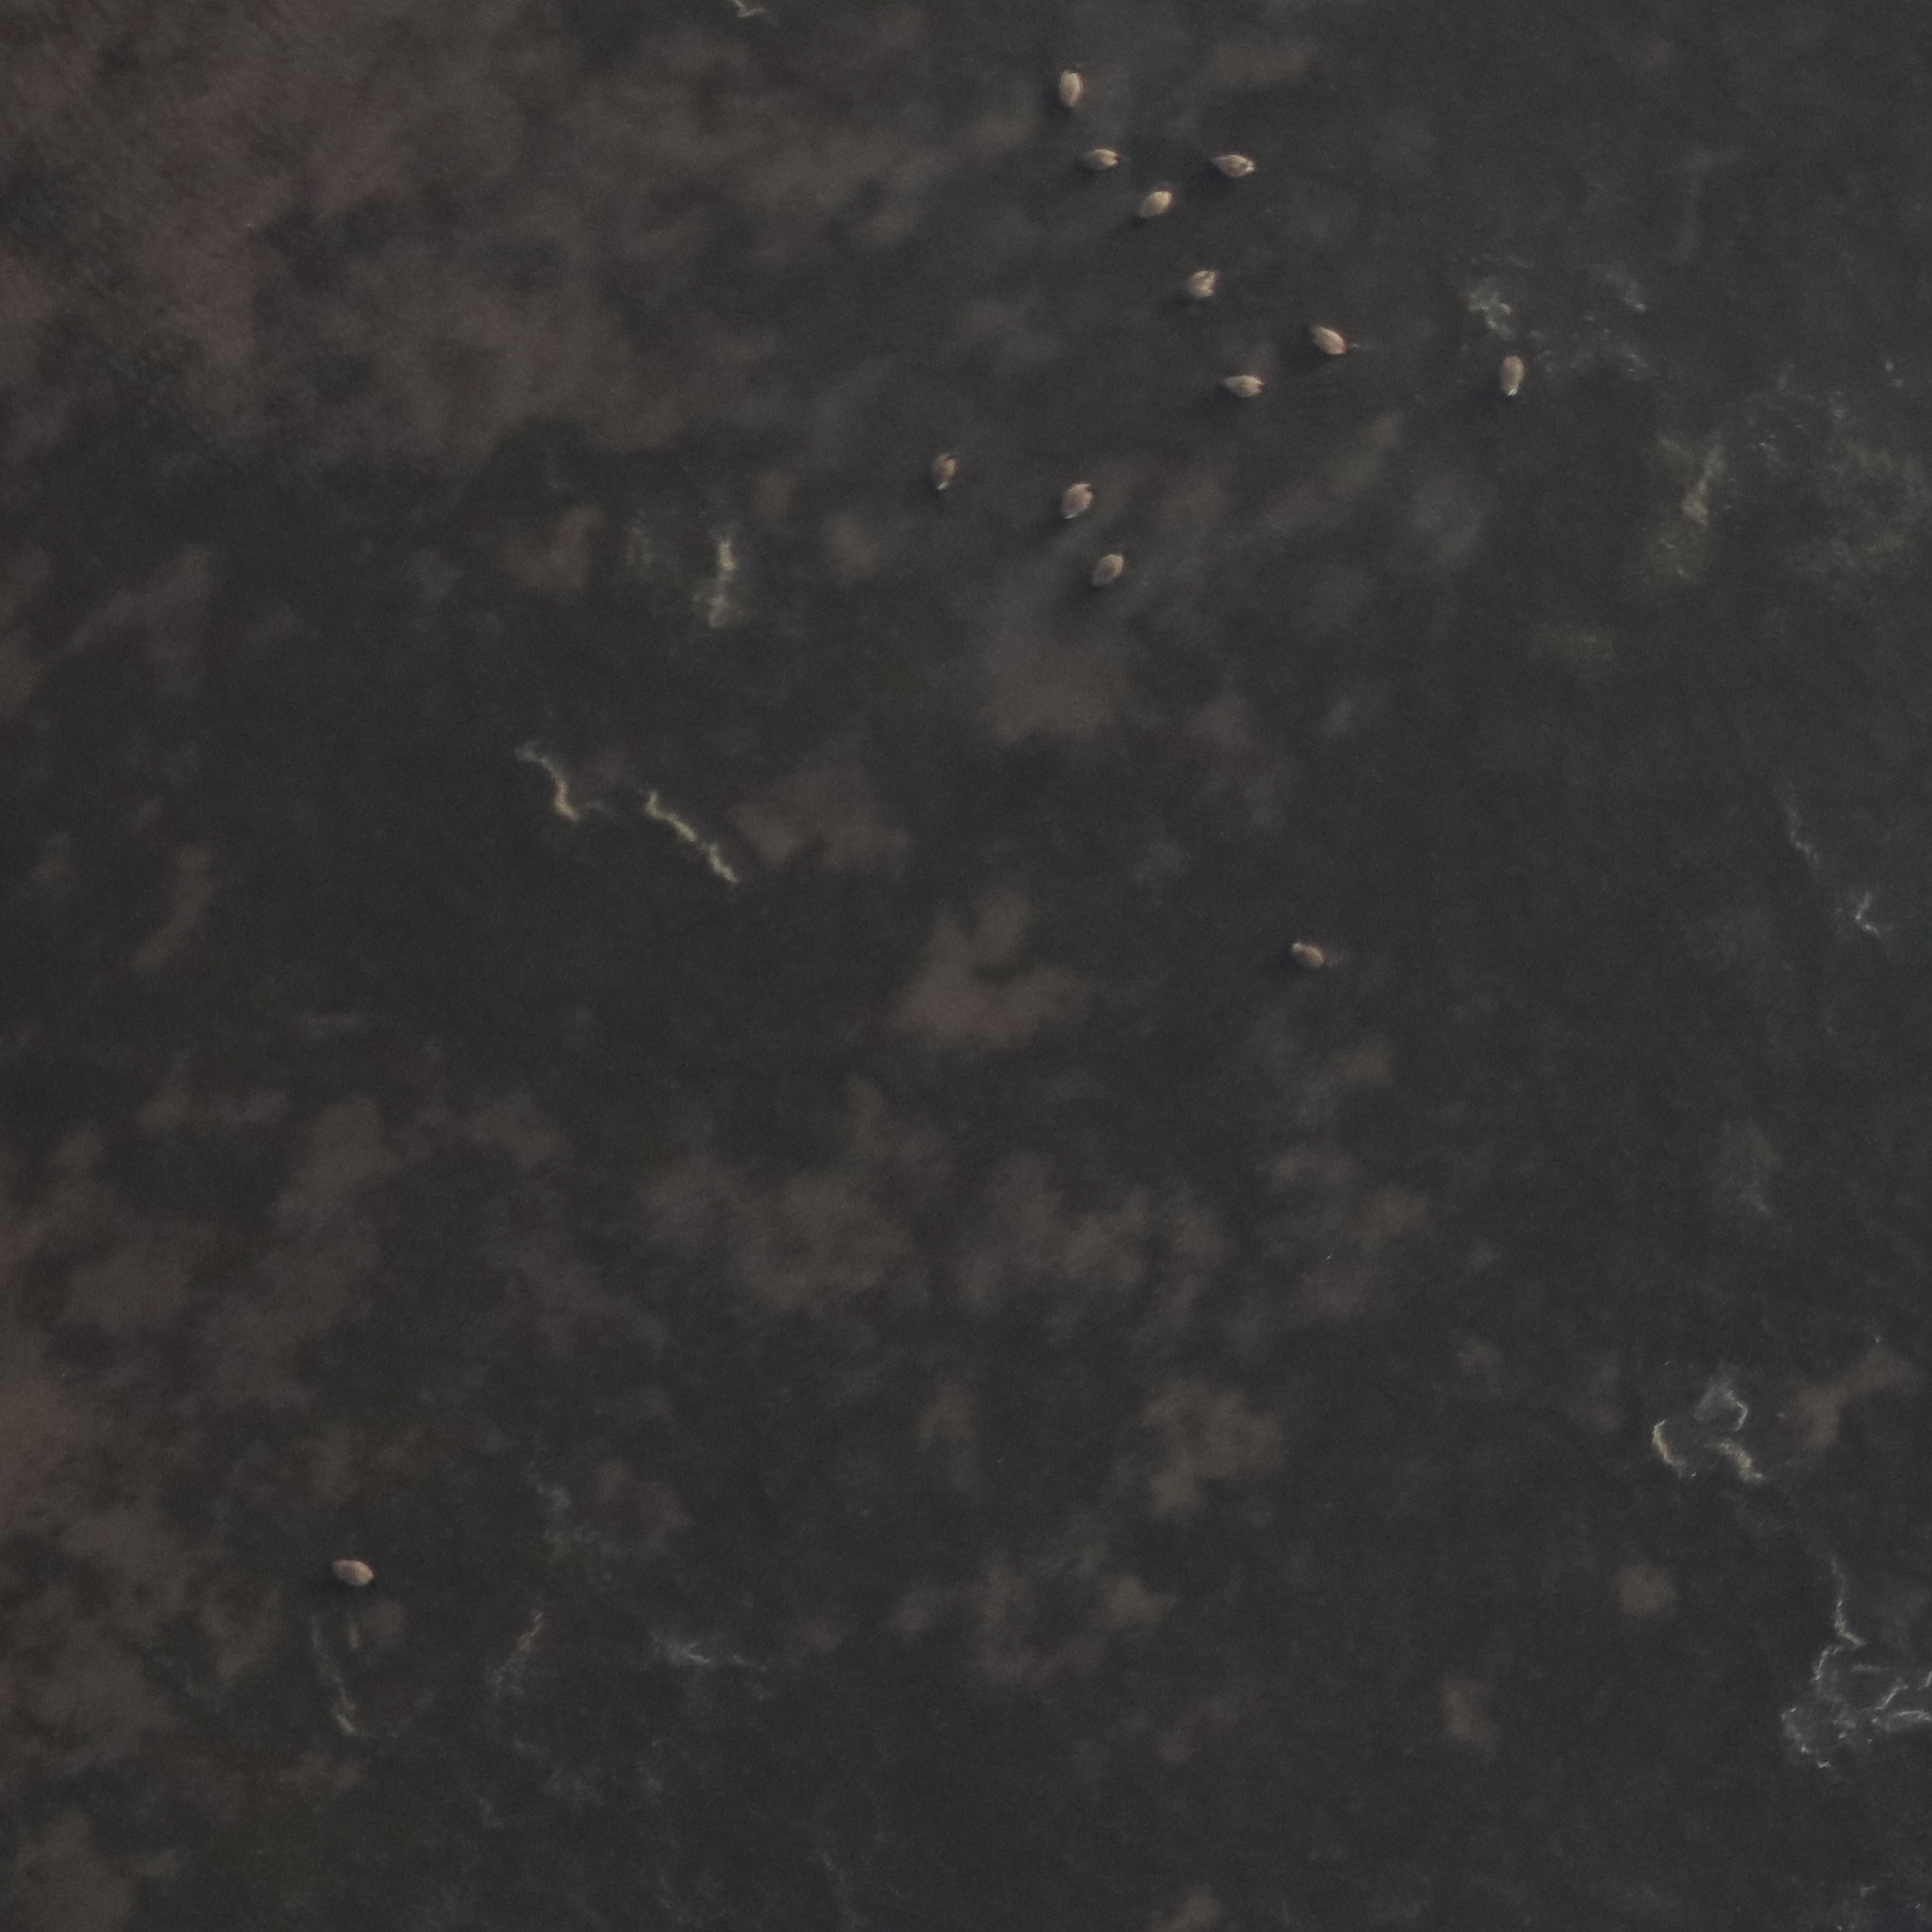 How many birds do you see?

13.